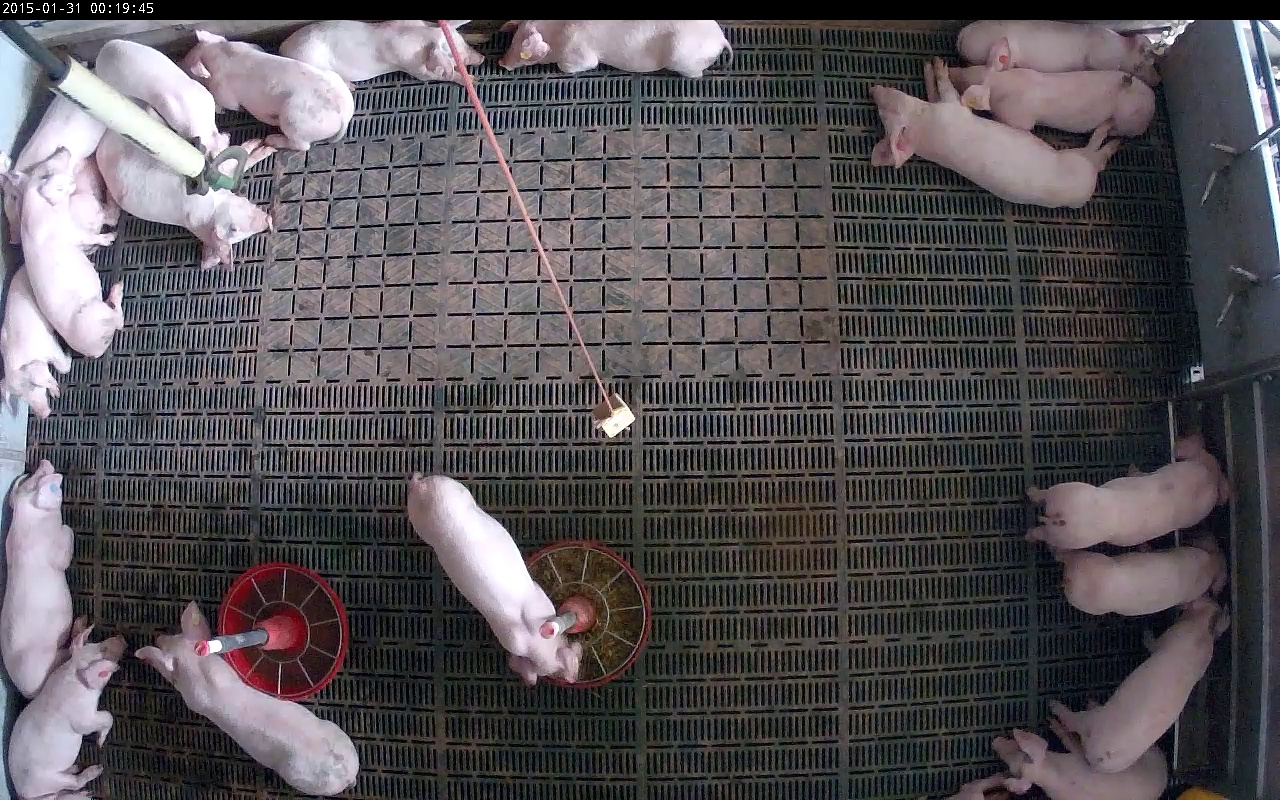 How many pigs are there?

19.